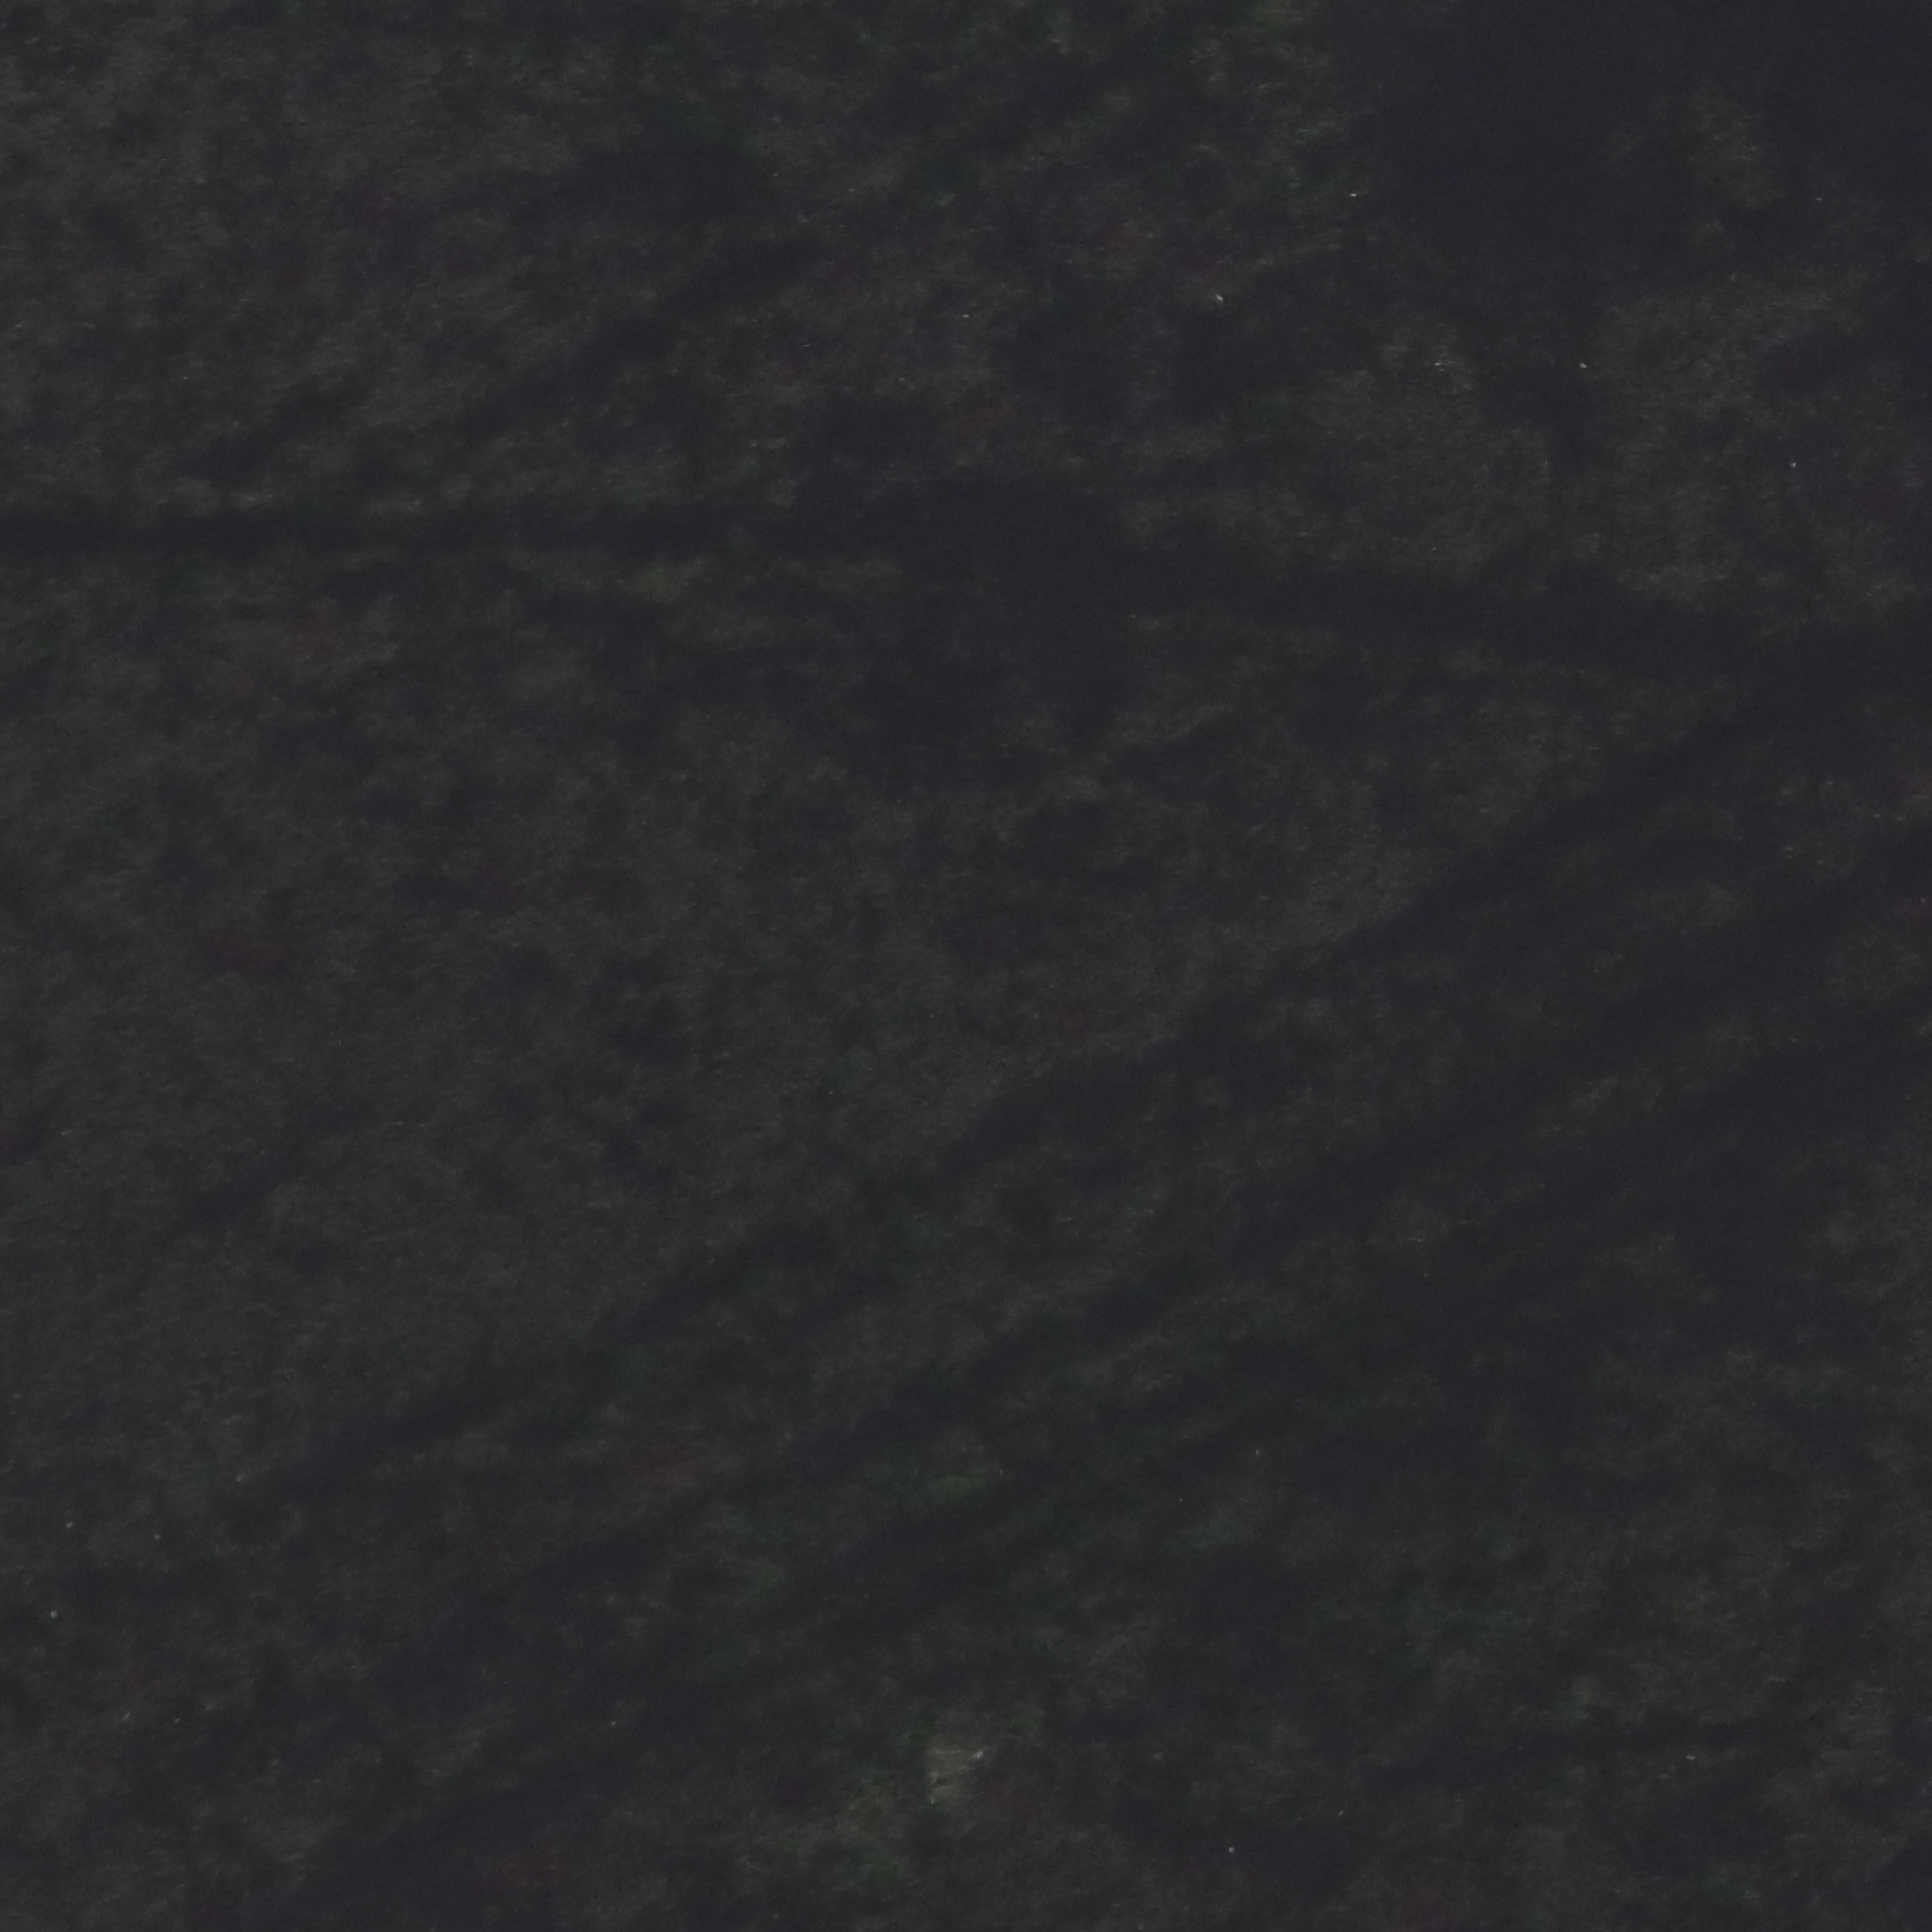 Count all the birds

0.